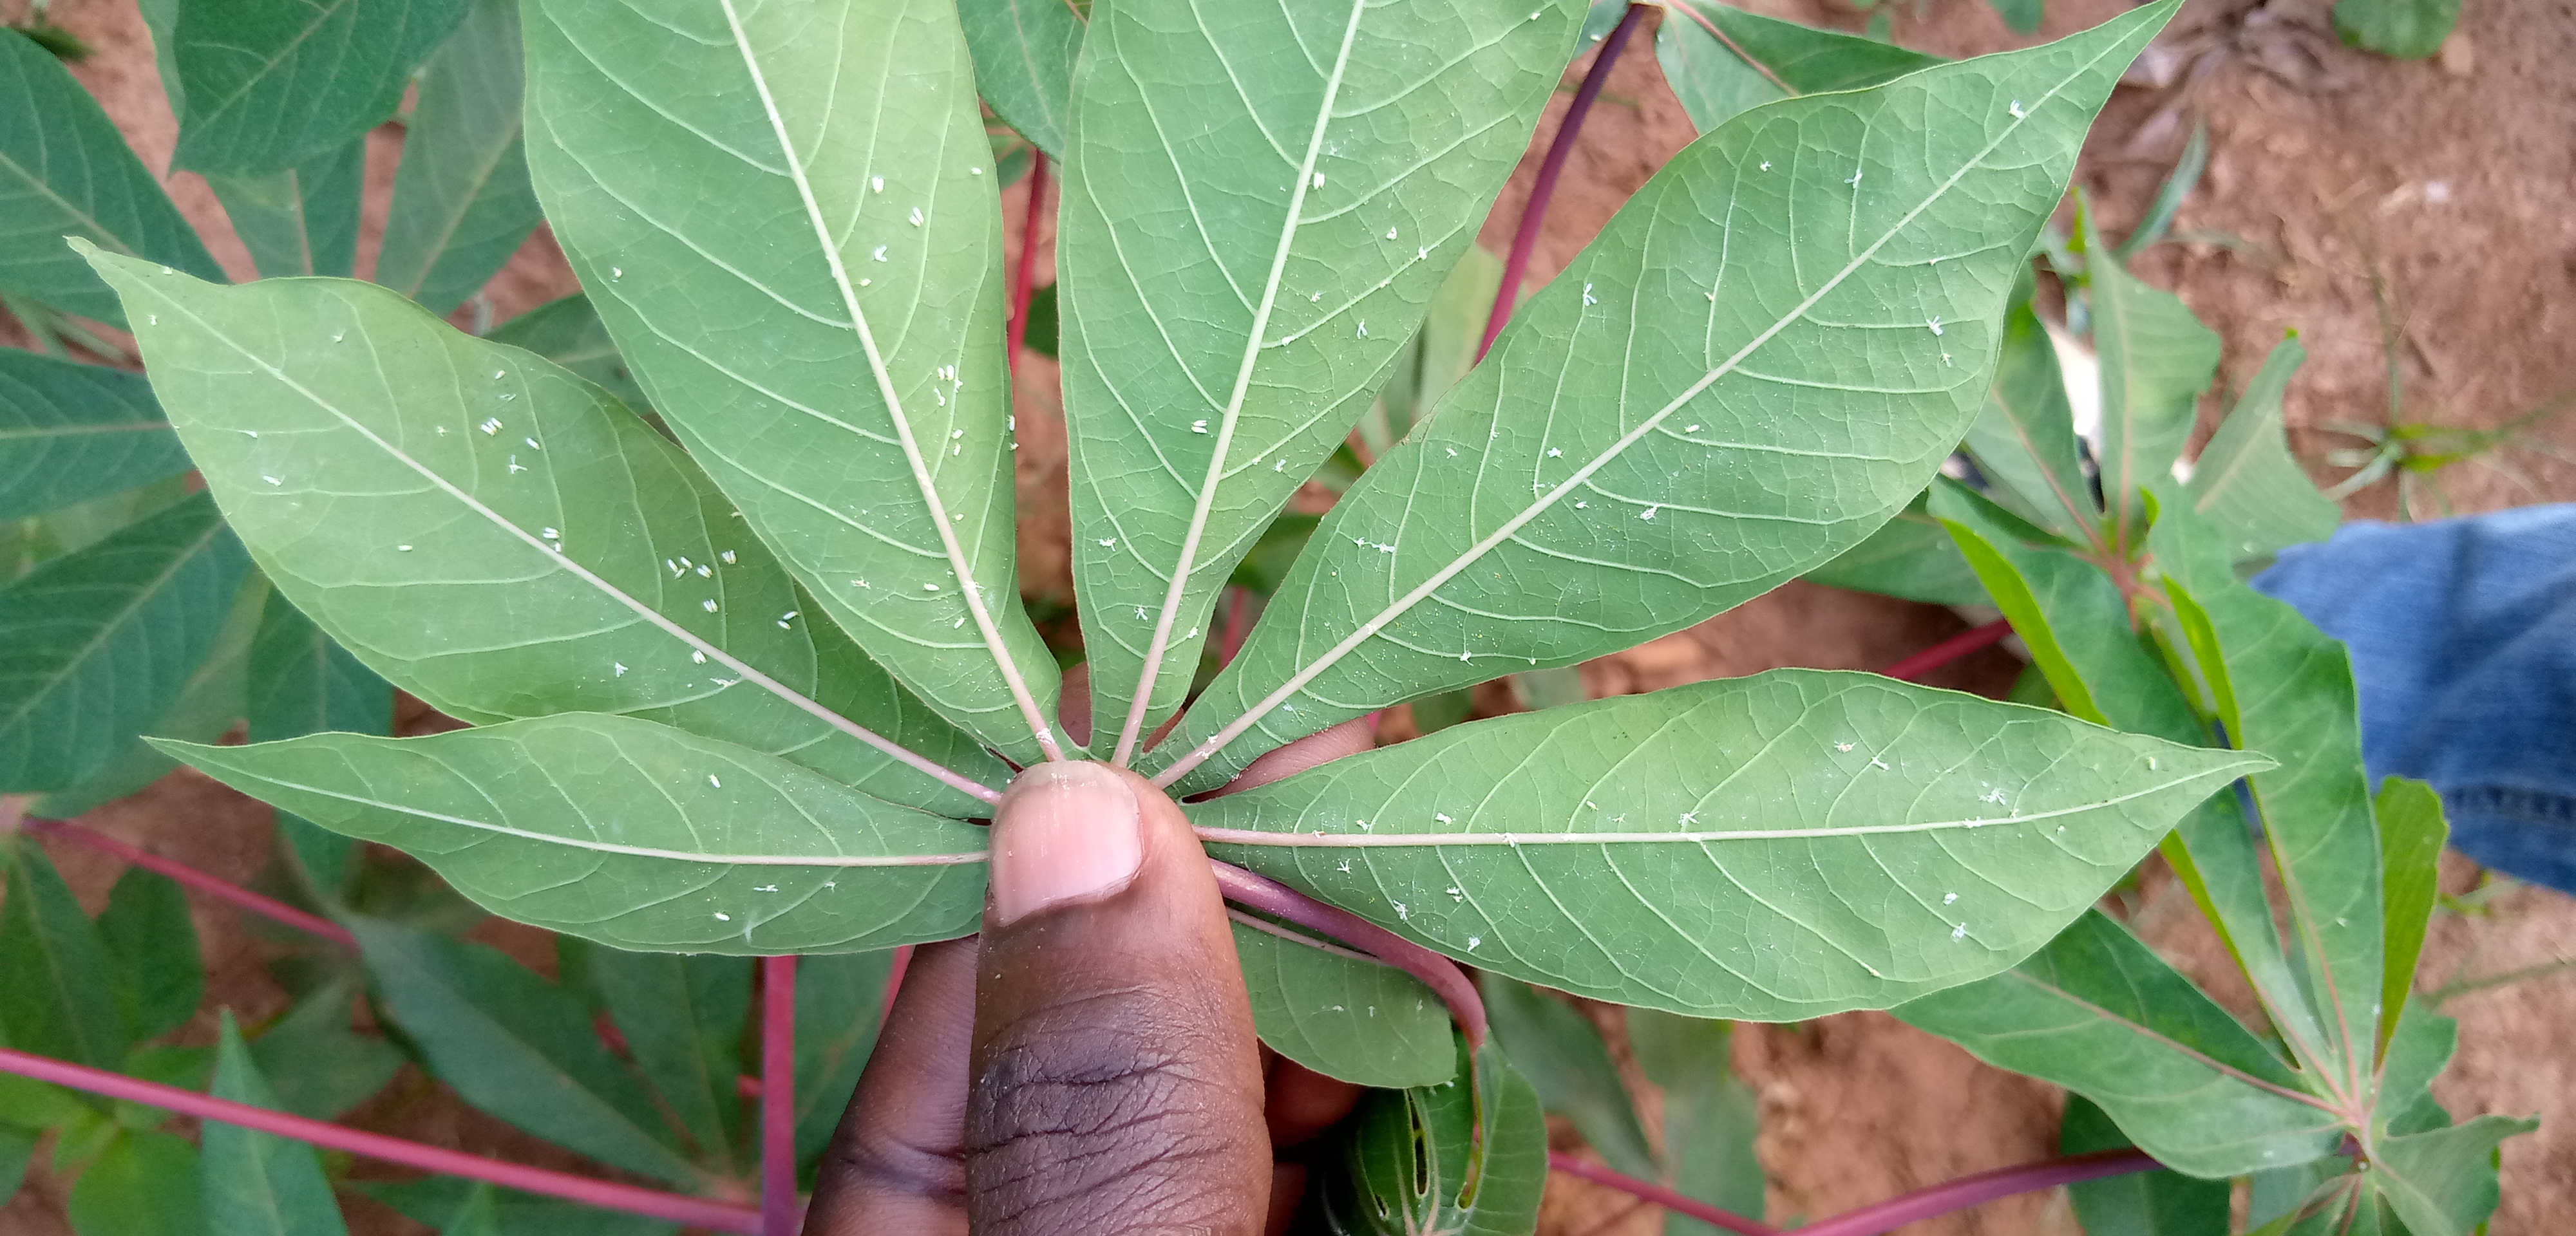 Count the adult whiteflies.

85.